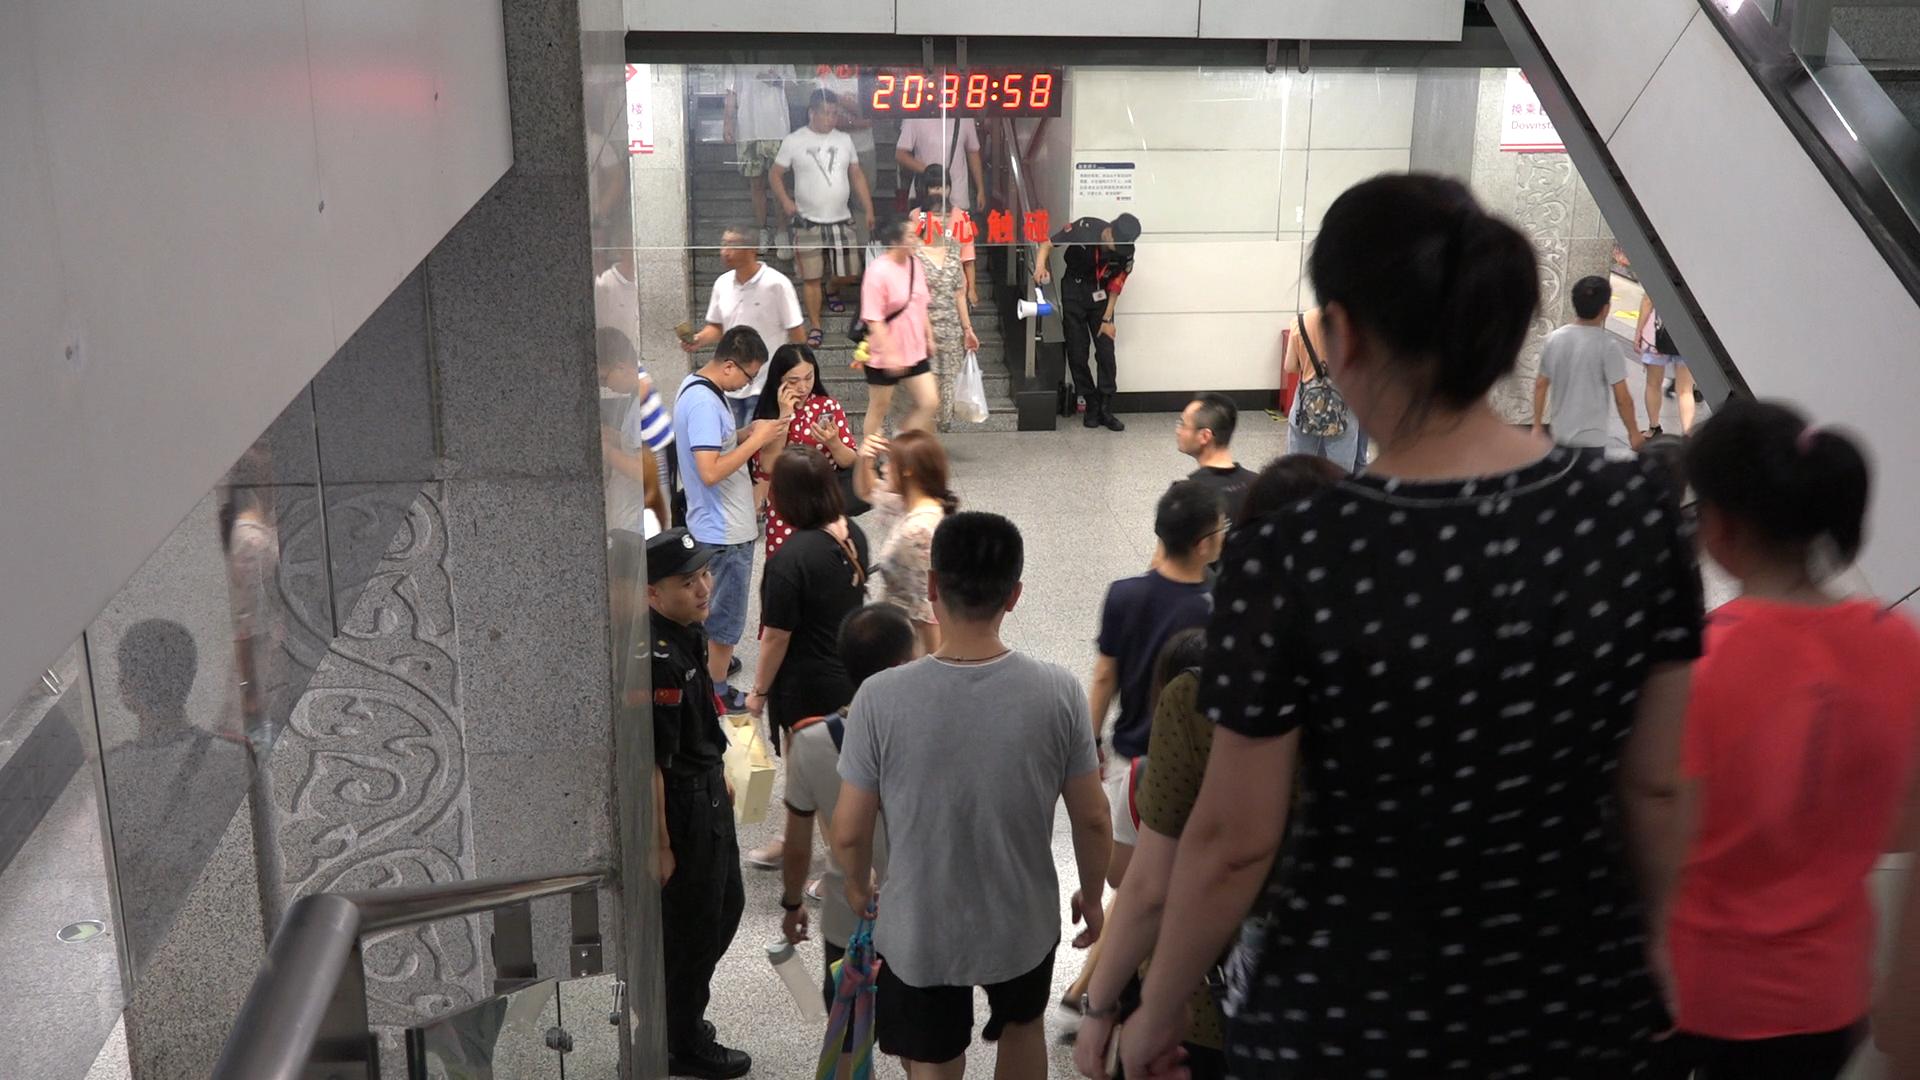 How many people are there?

20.